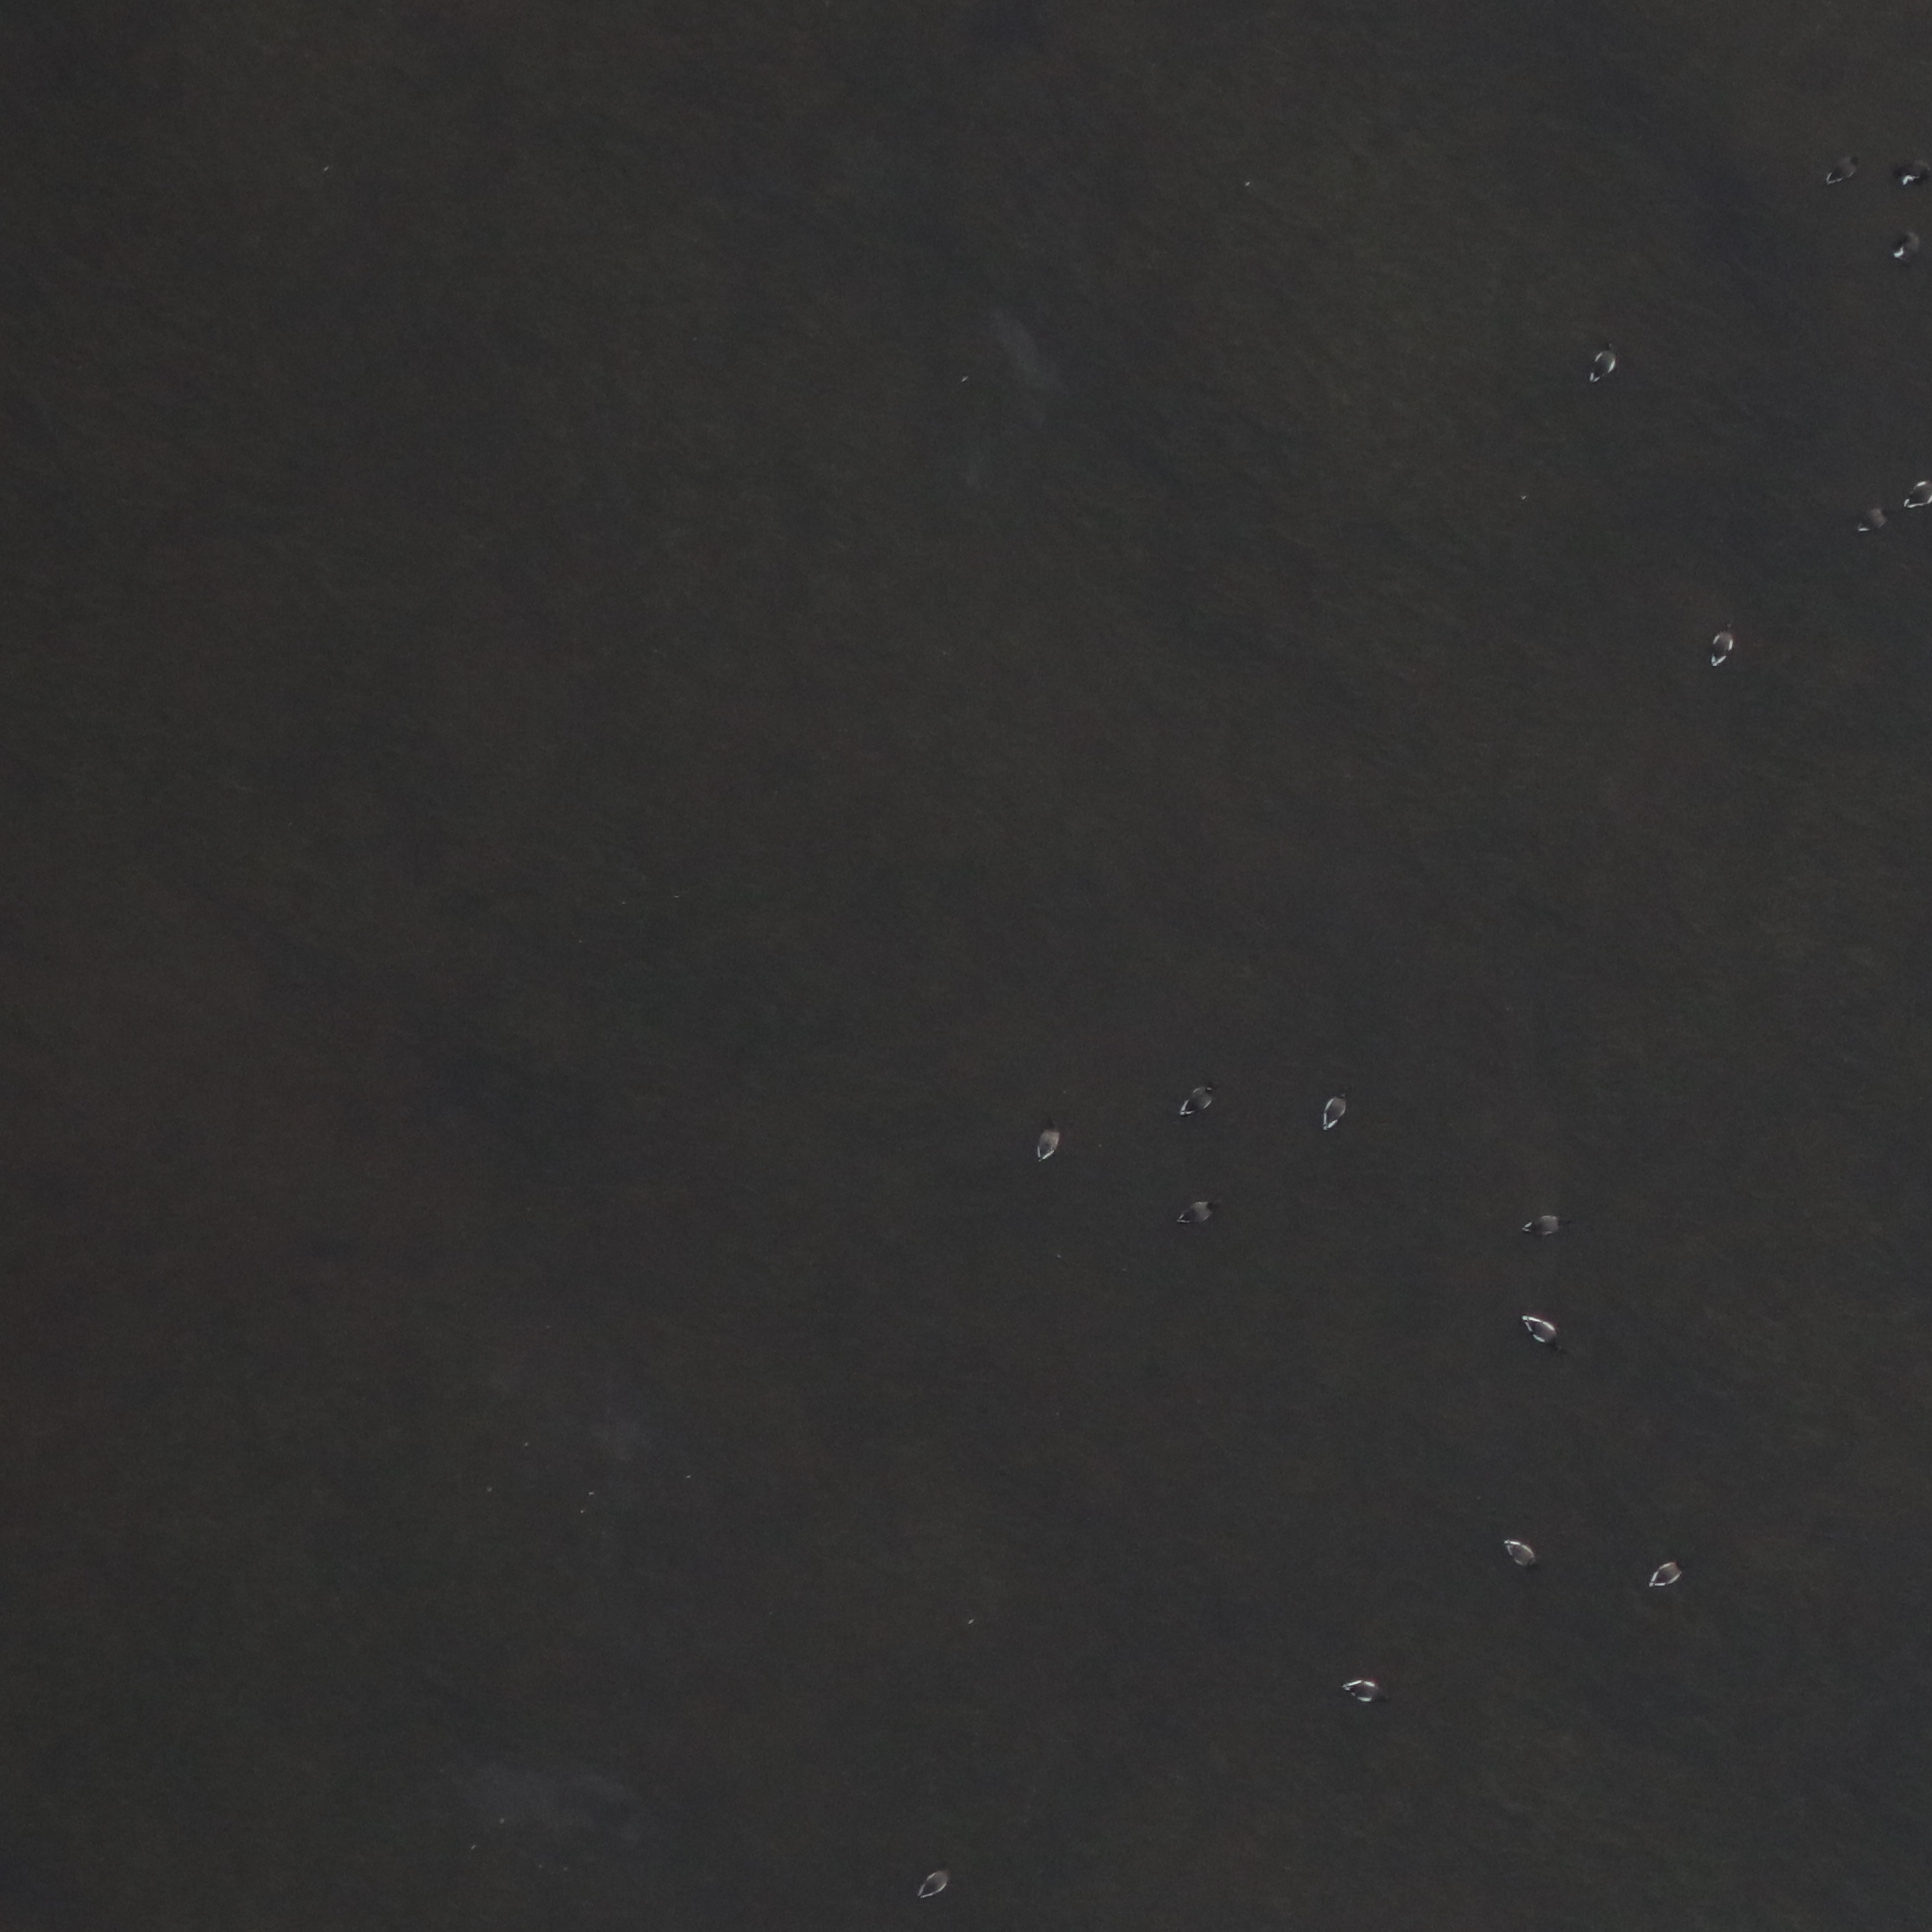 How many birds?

17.